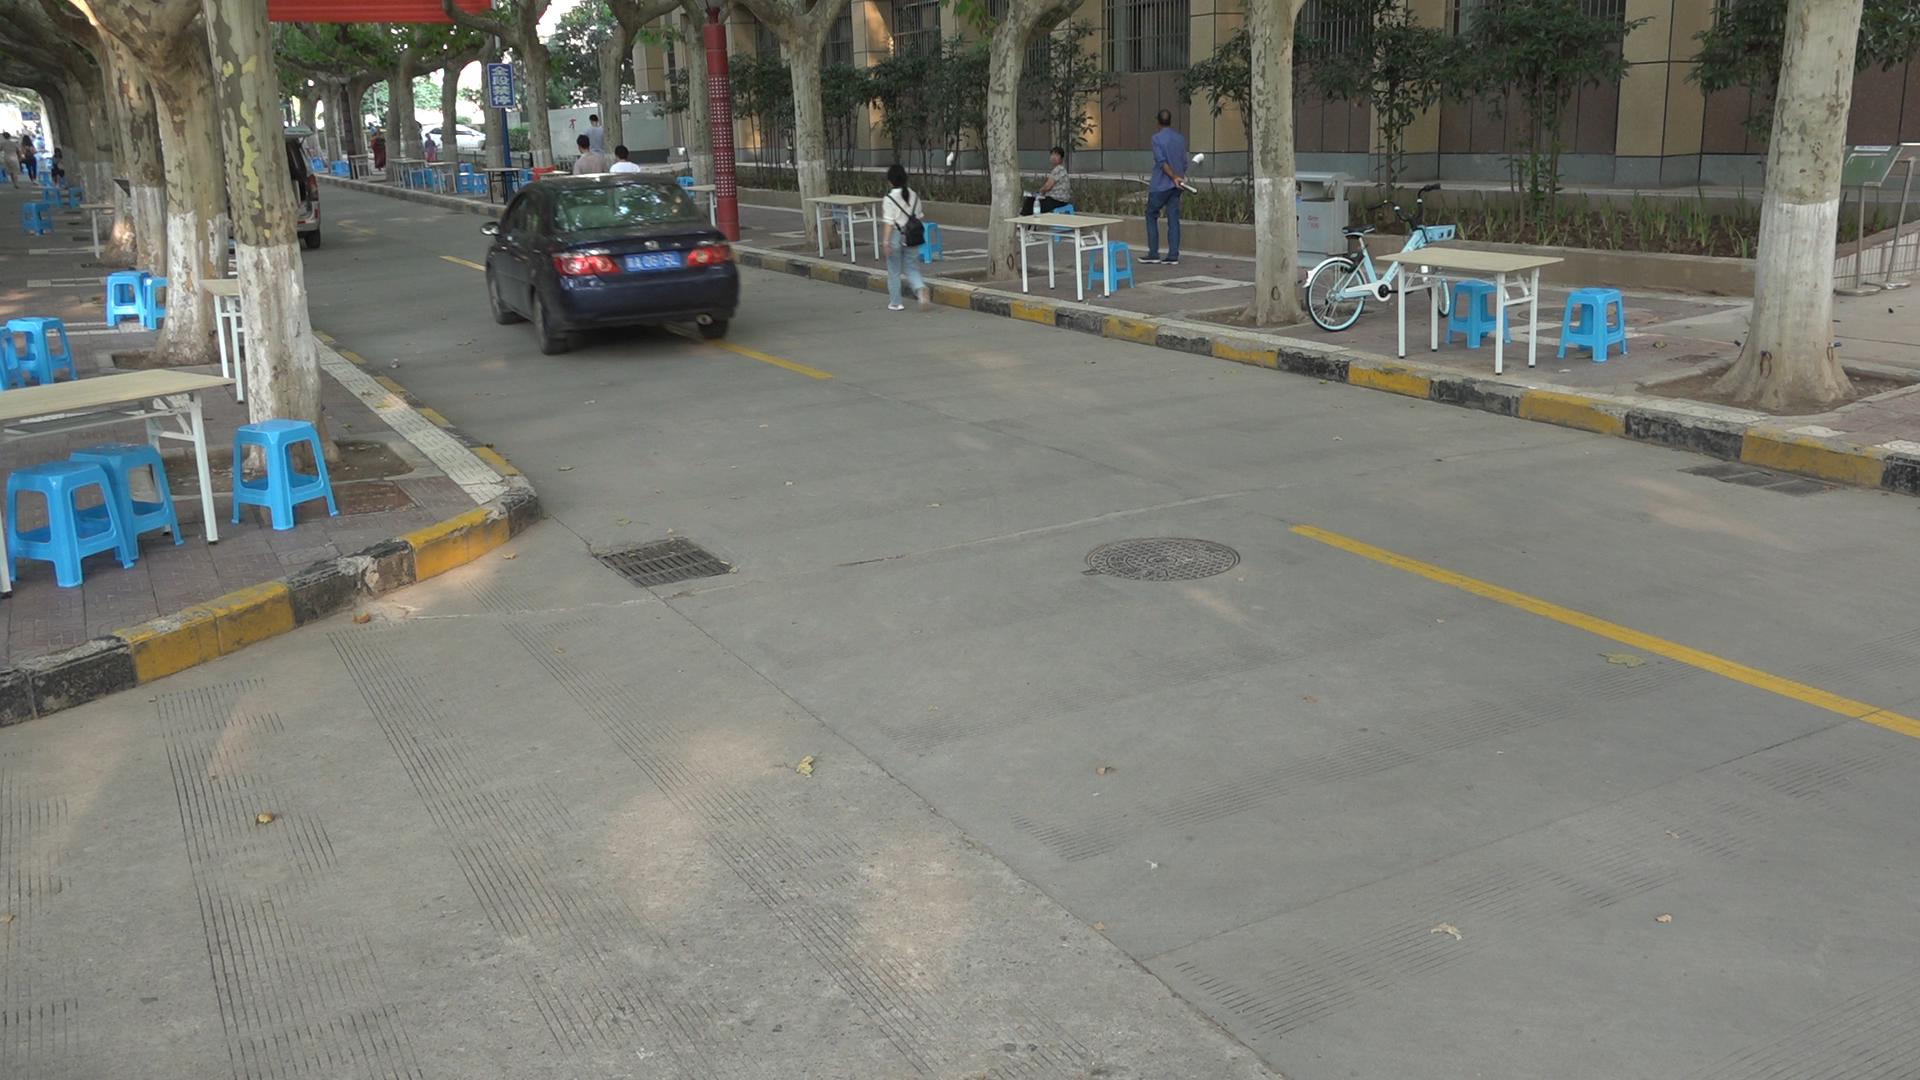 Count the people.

13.